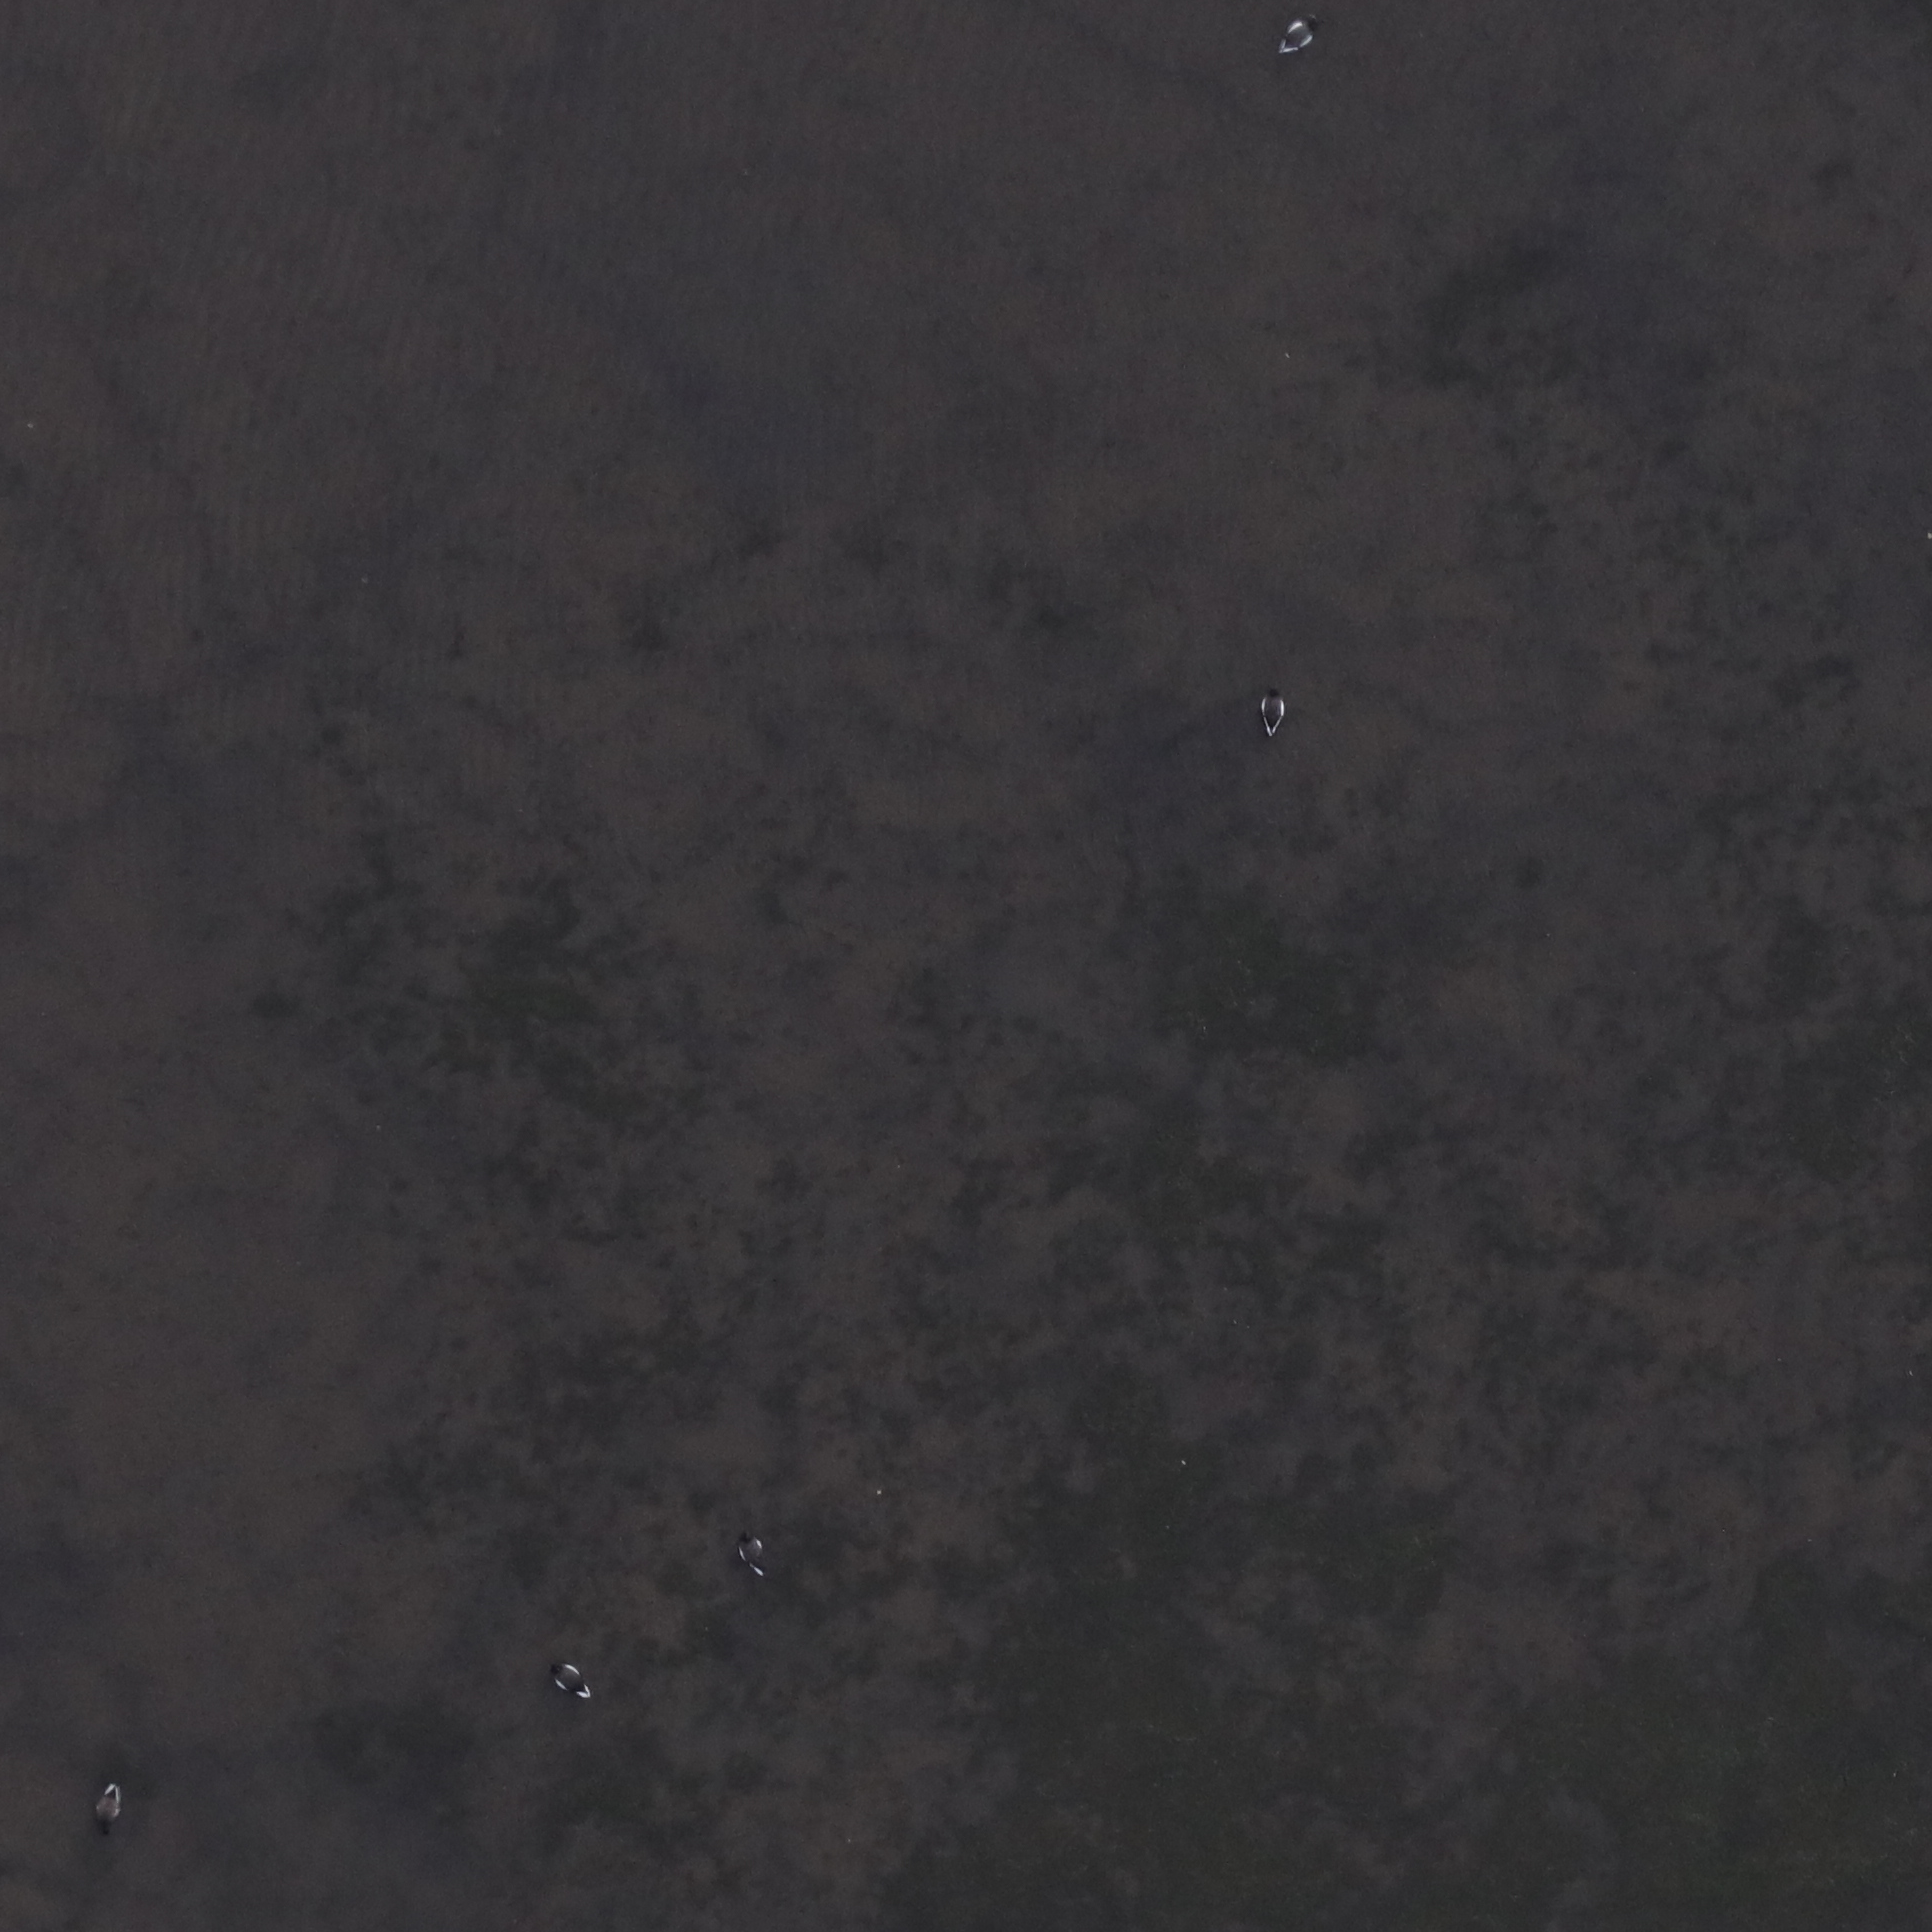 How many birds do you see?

5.